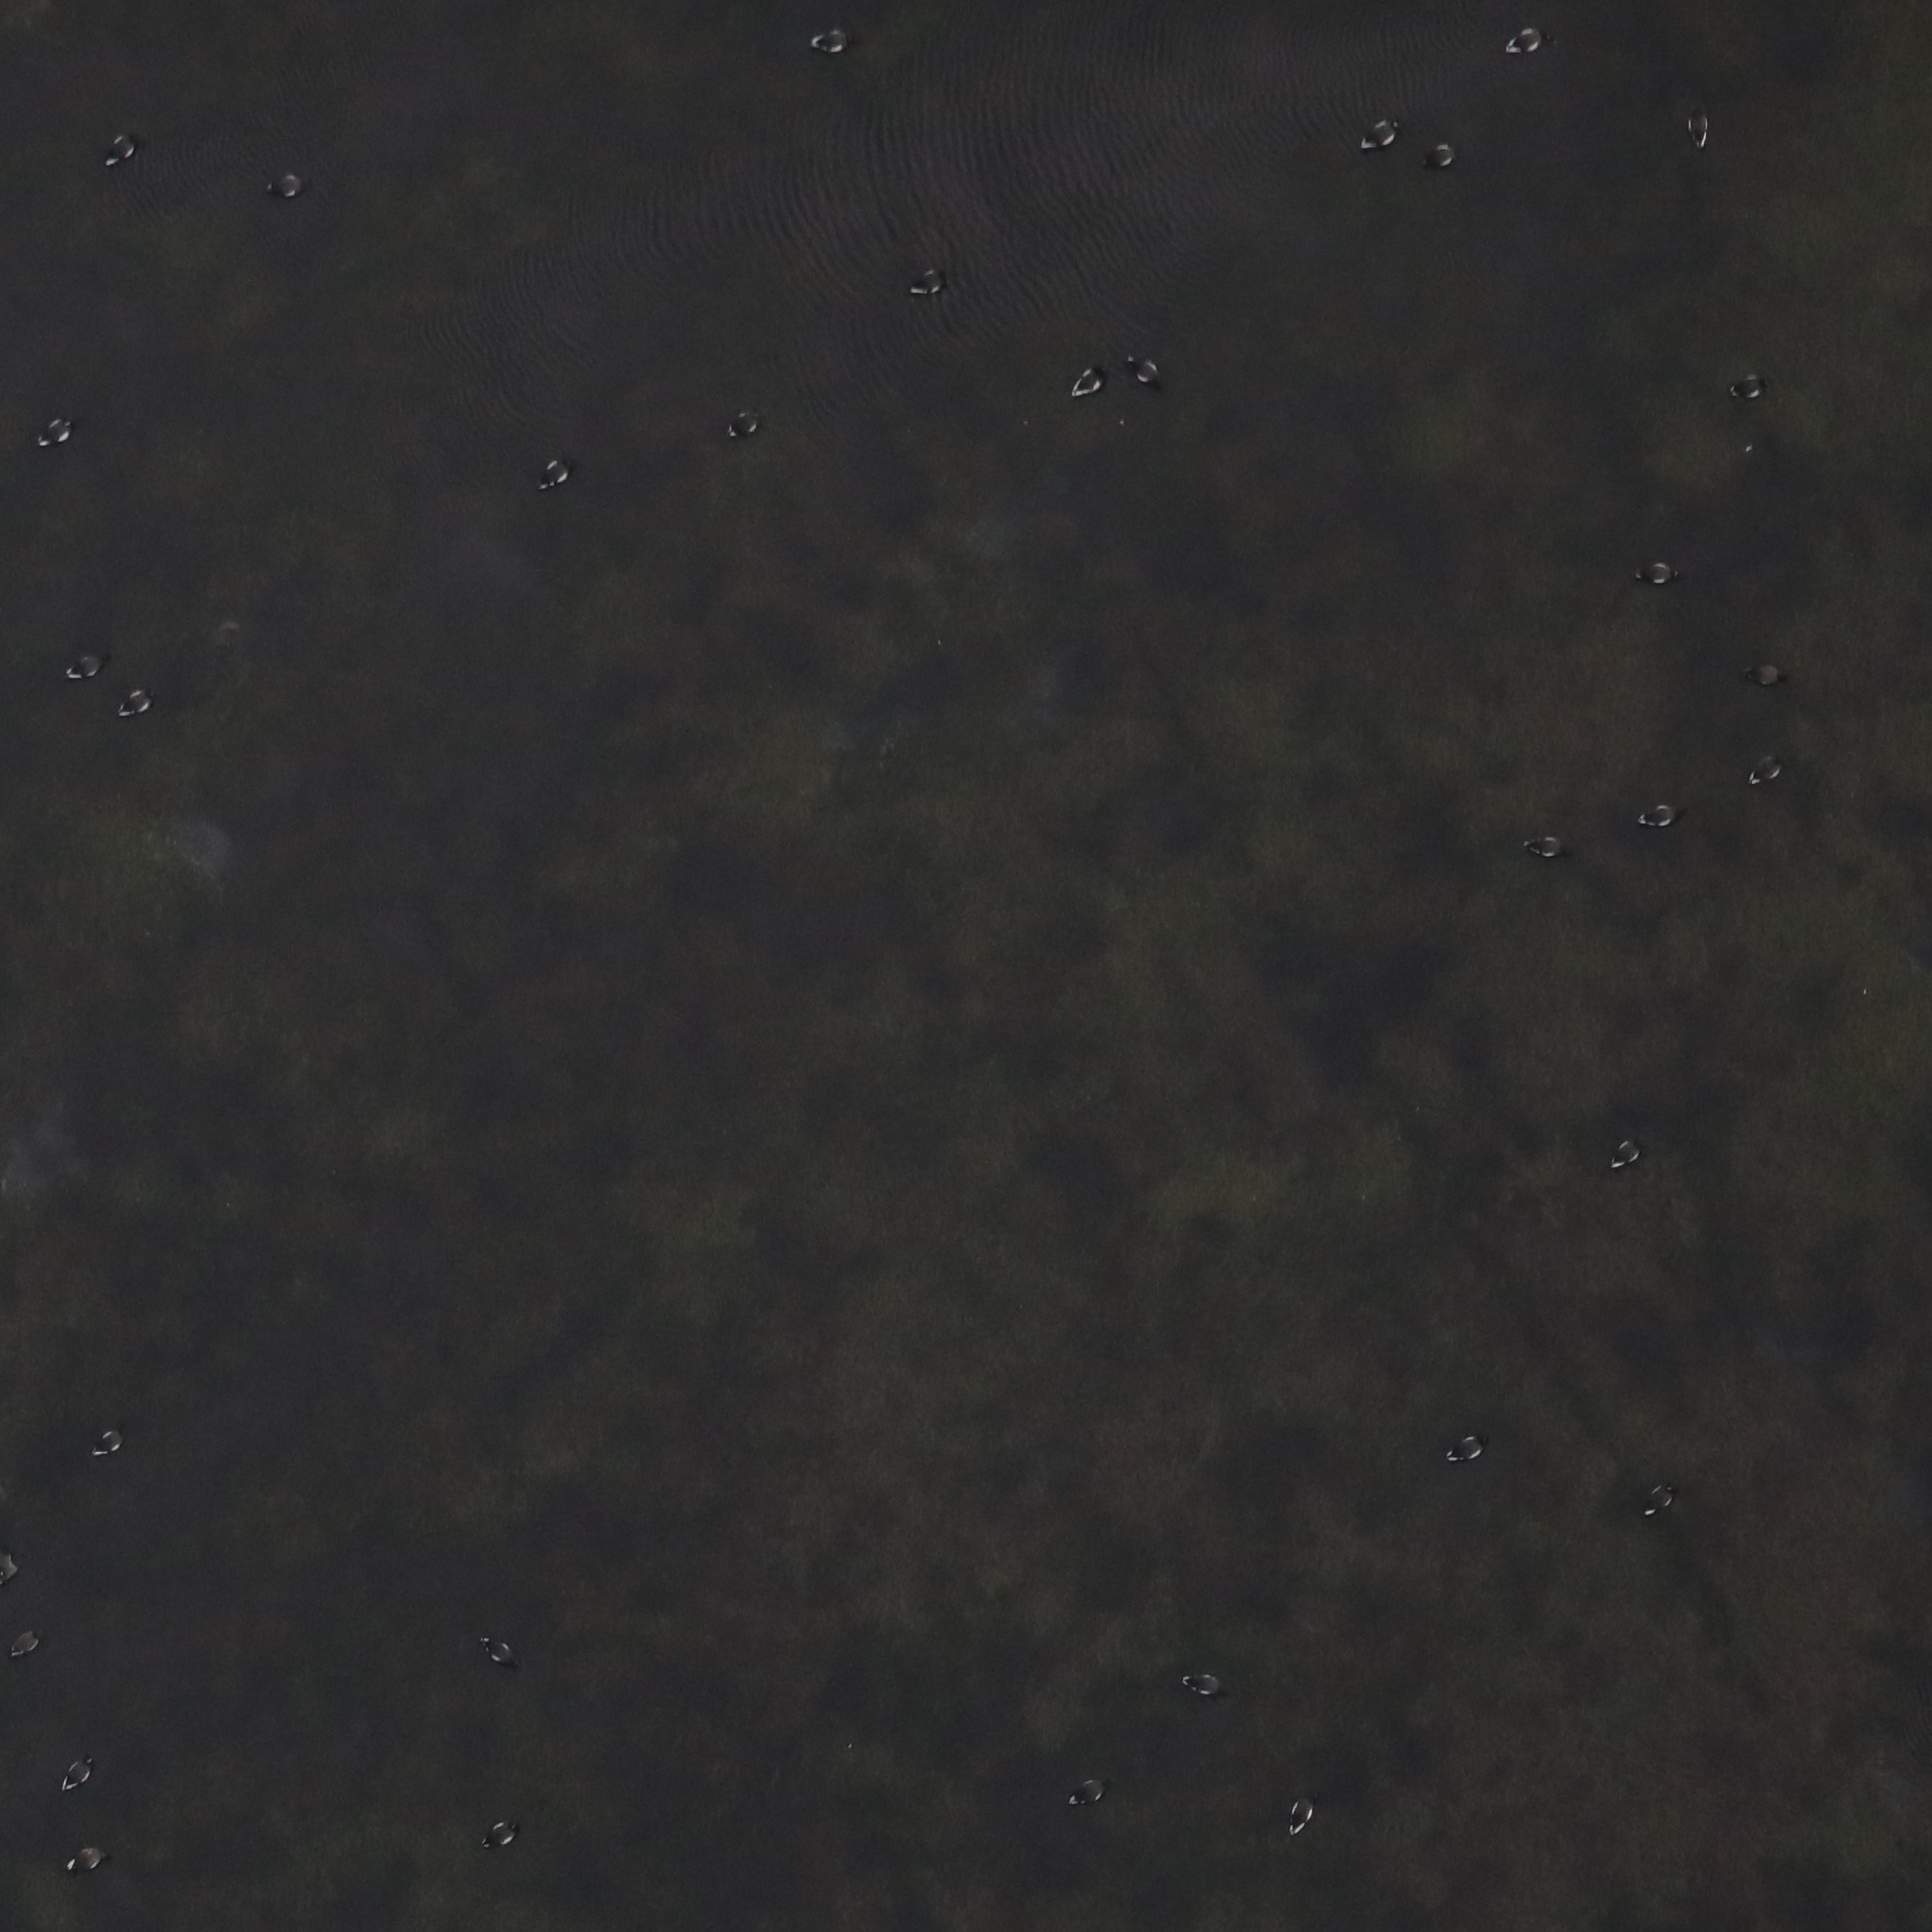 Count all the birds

34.